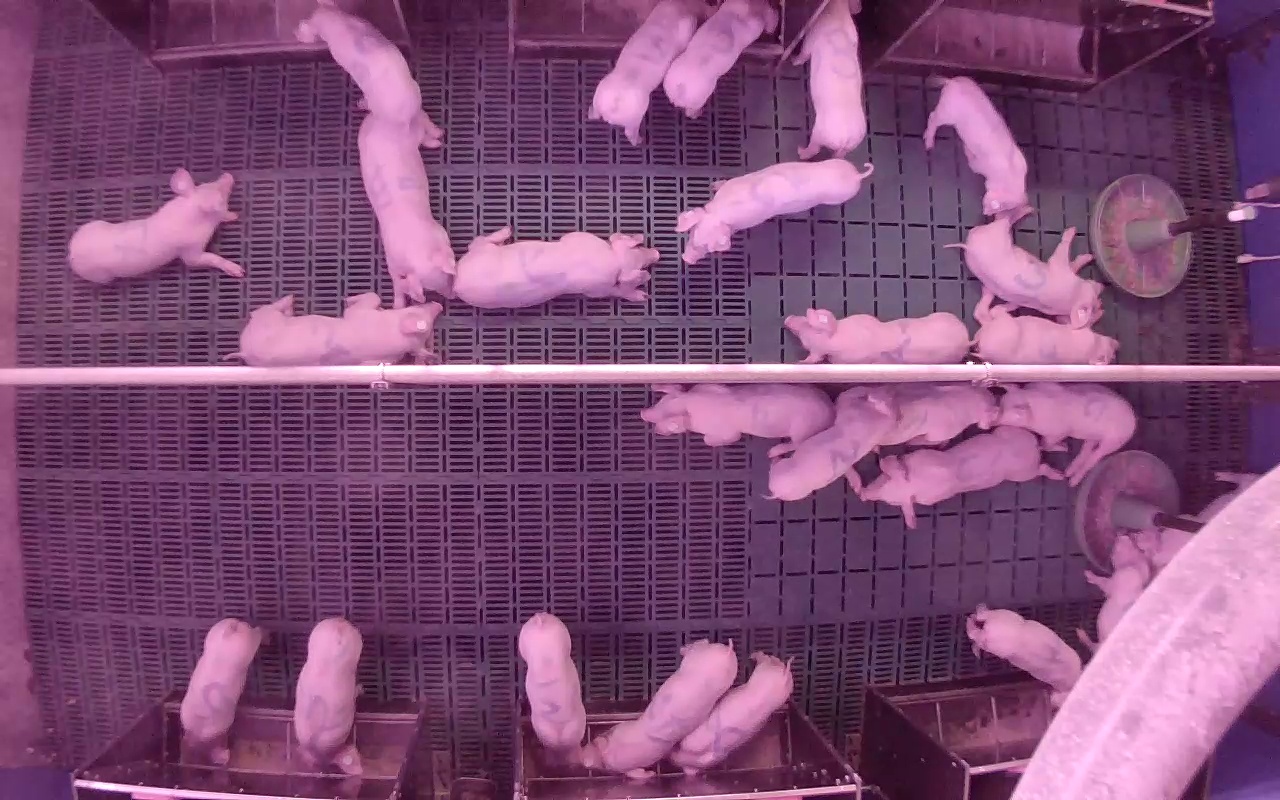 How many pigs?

26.